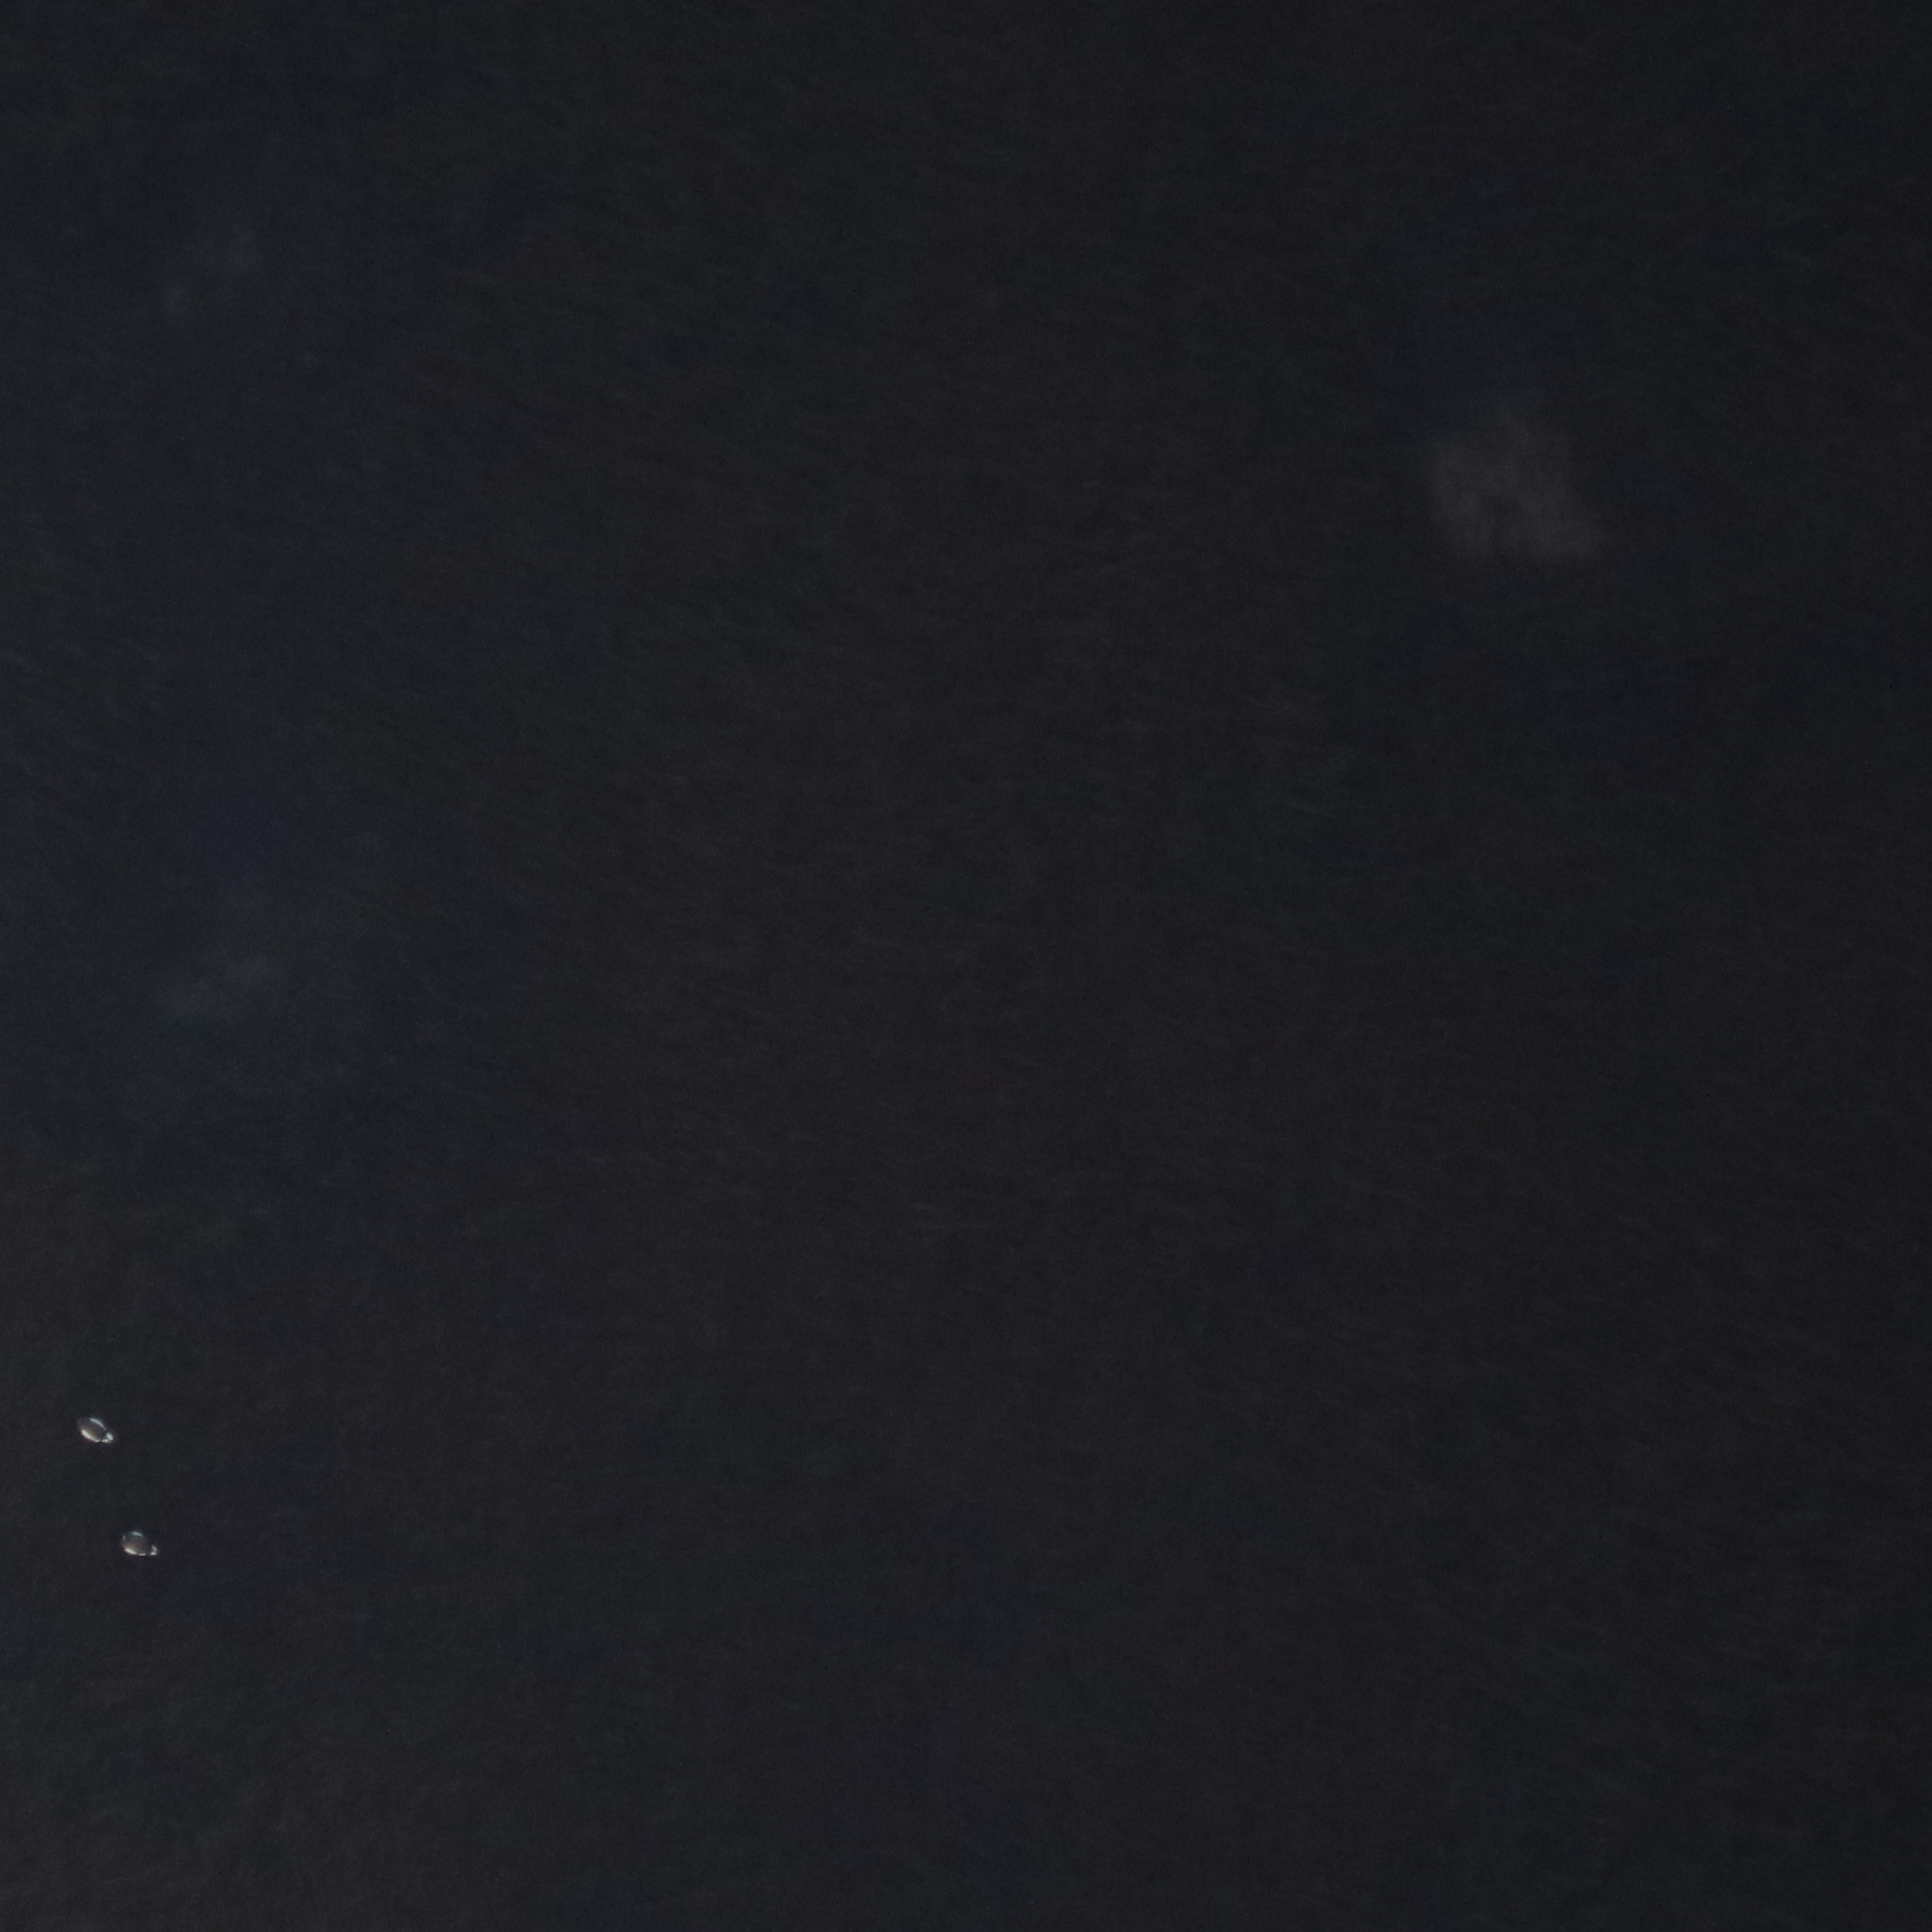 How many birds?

2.